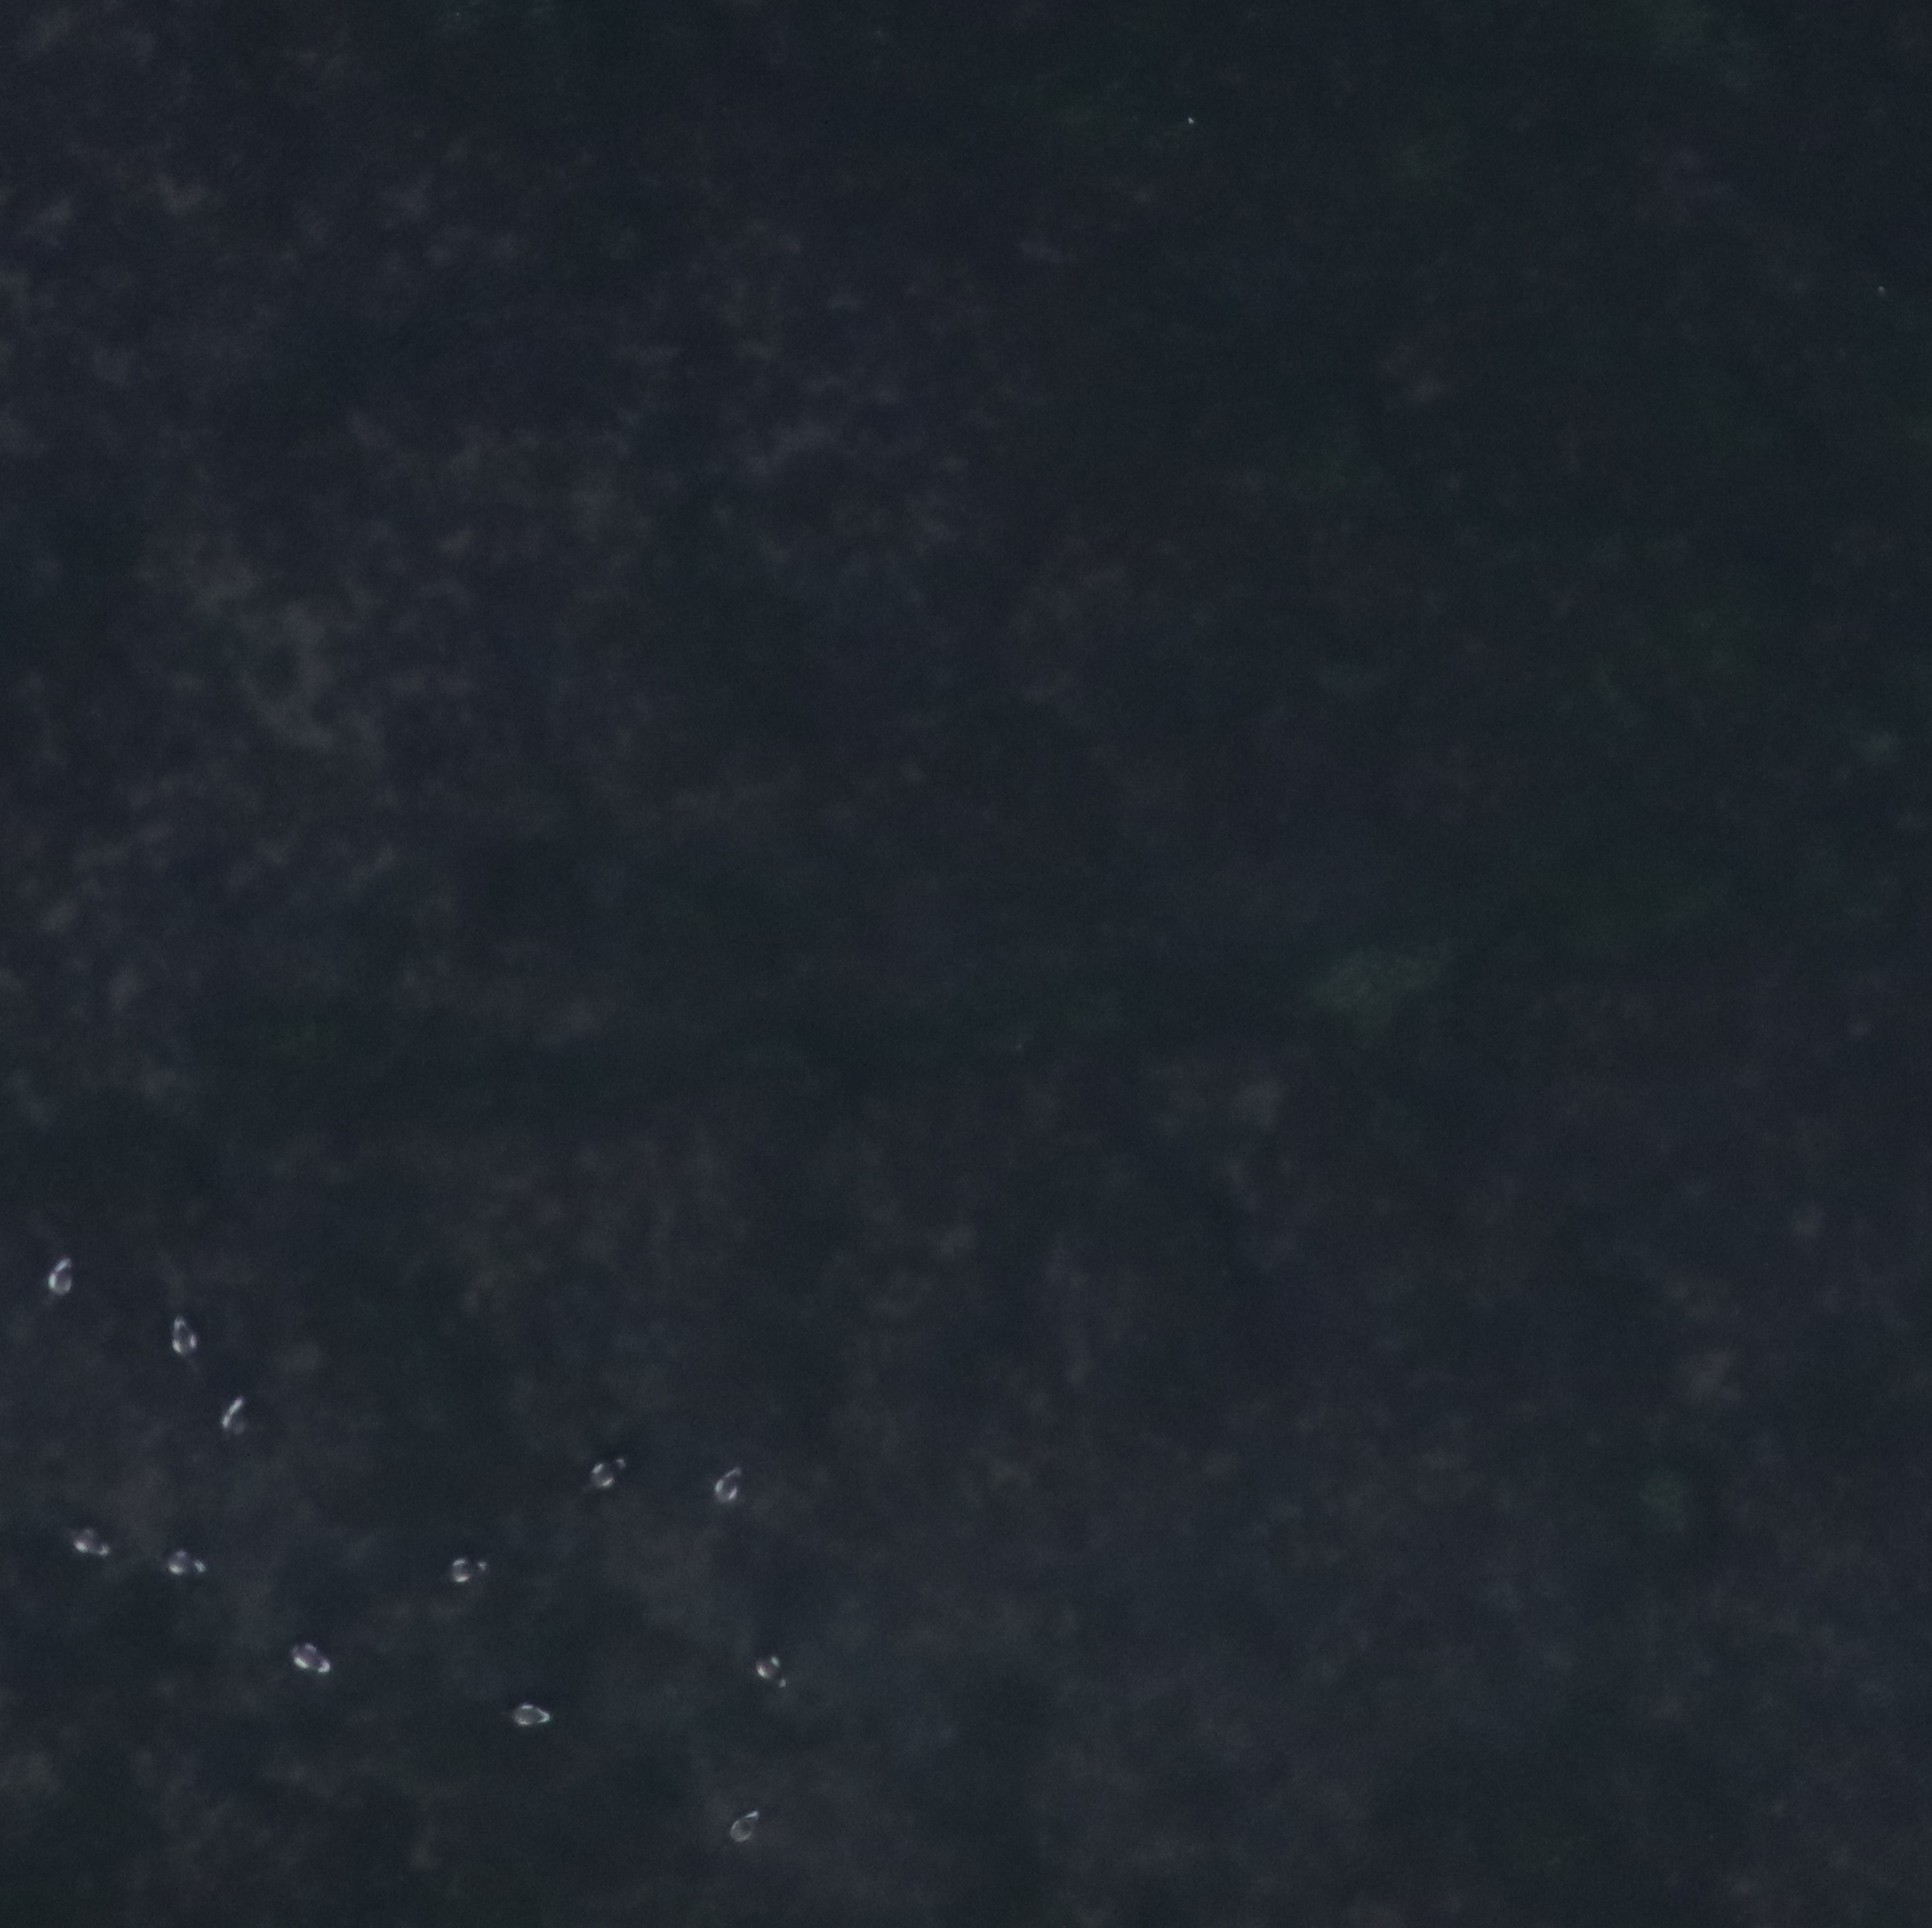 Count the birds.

12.